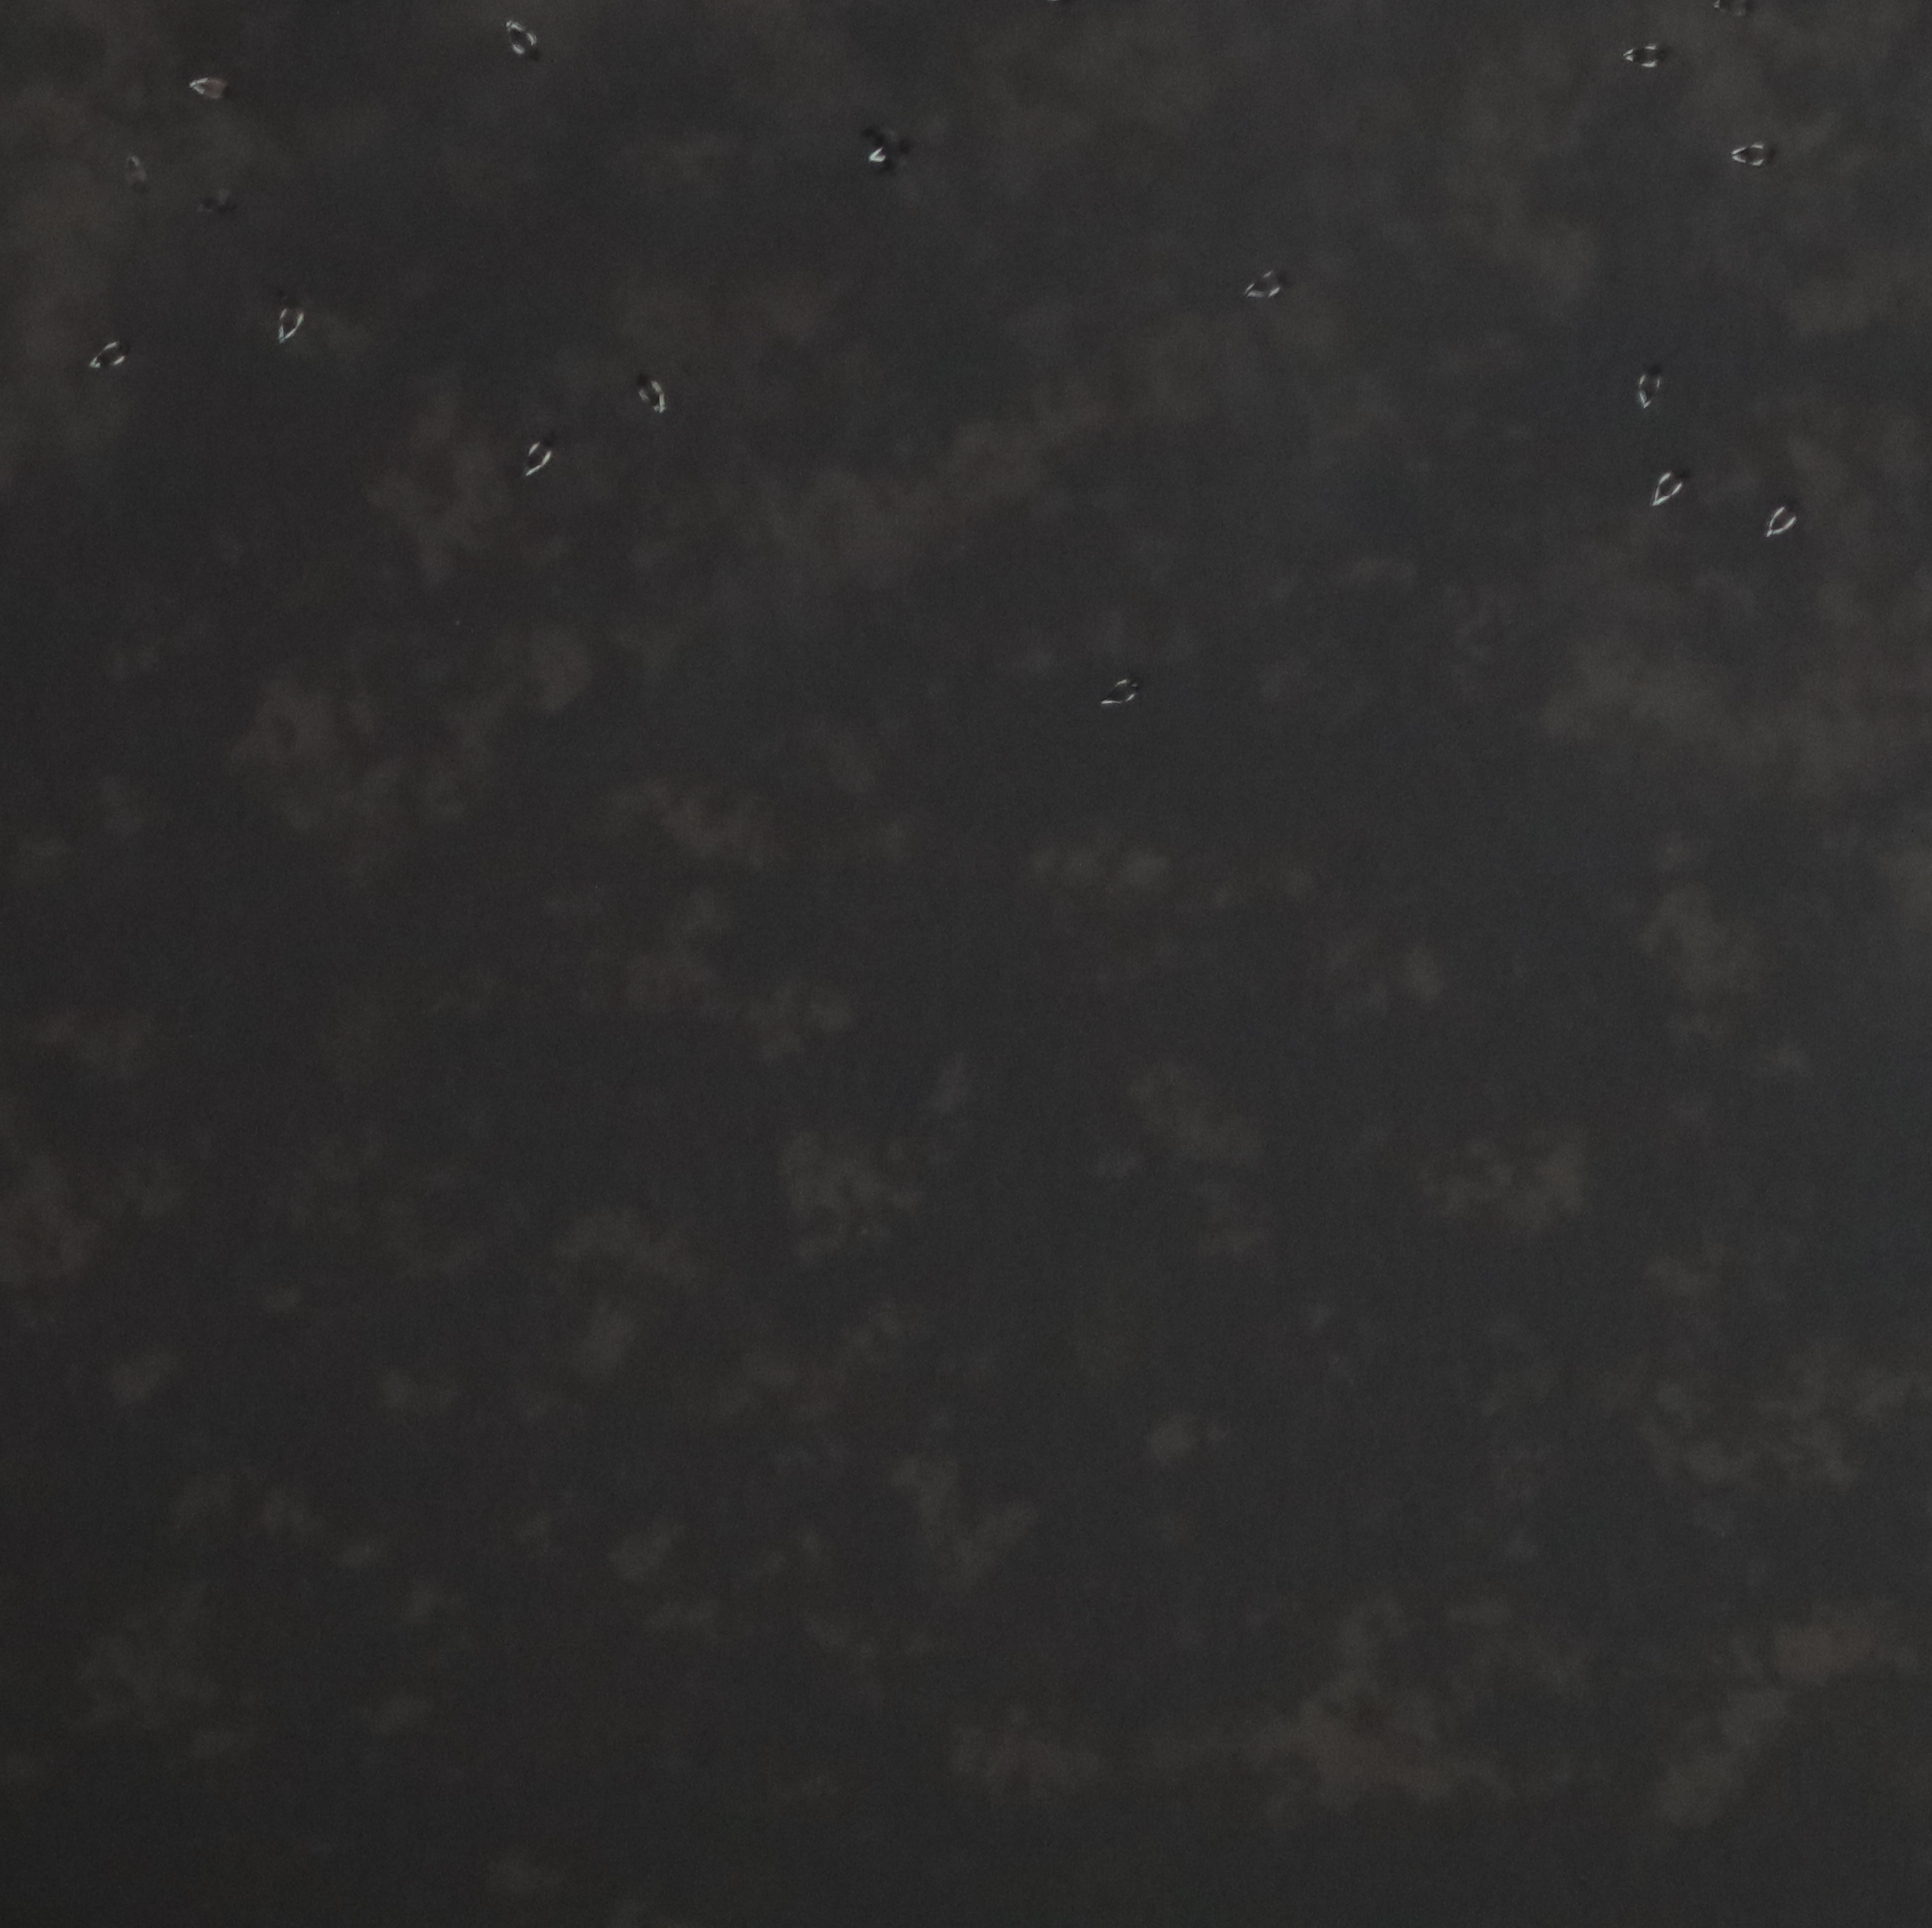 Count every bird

17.